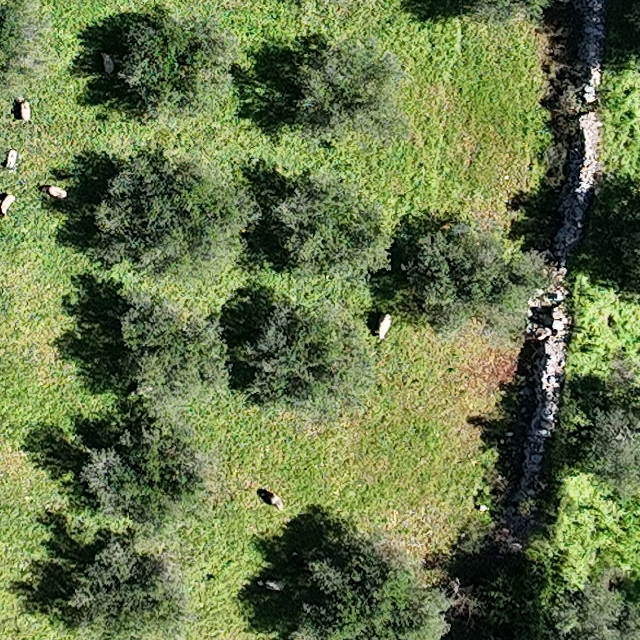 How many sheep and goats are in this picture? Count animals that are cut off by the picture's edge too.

8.